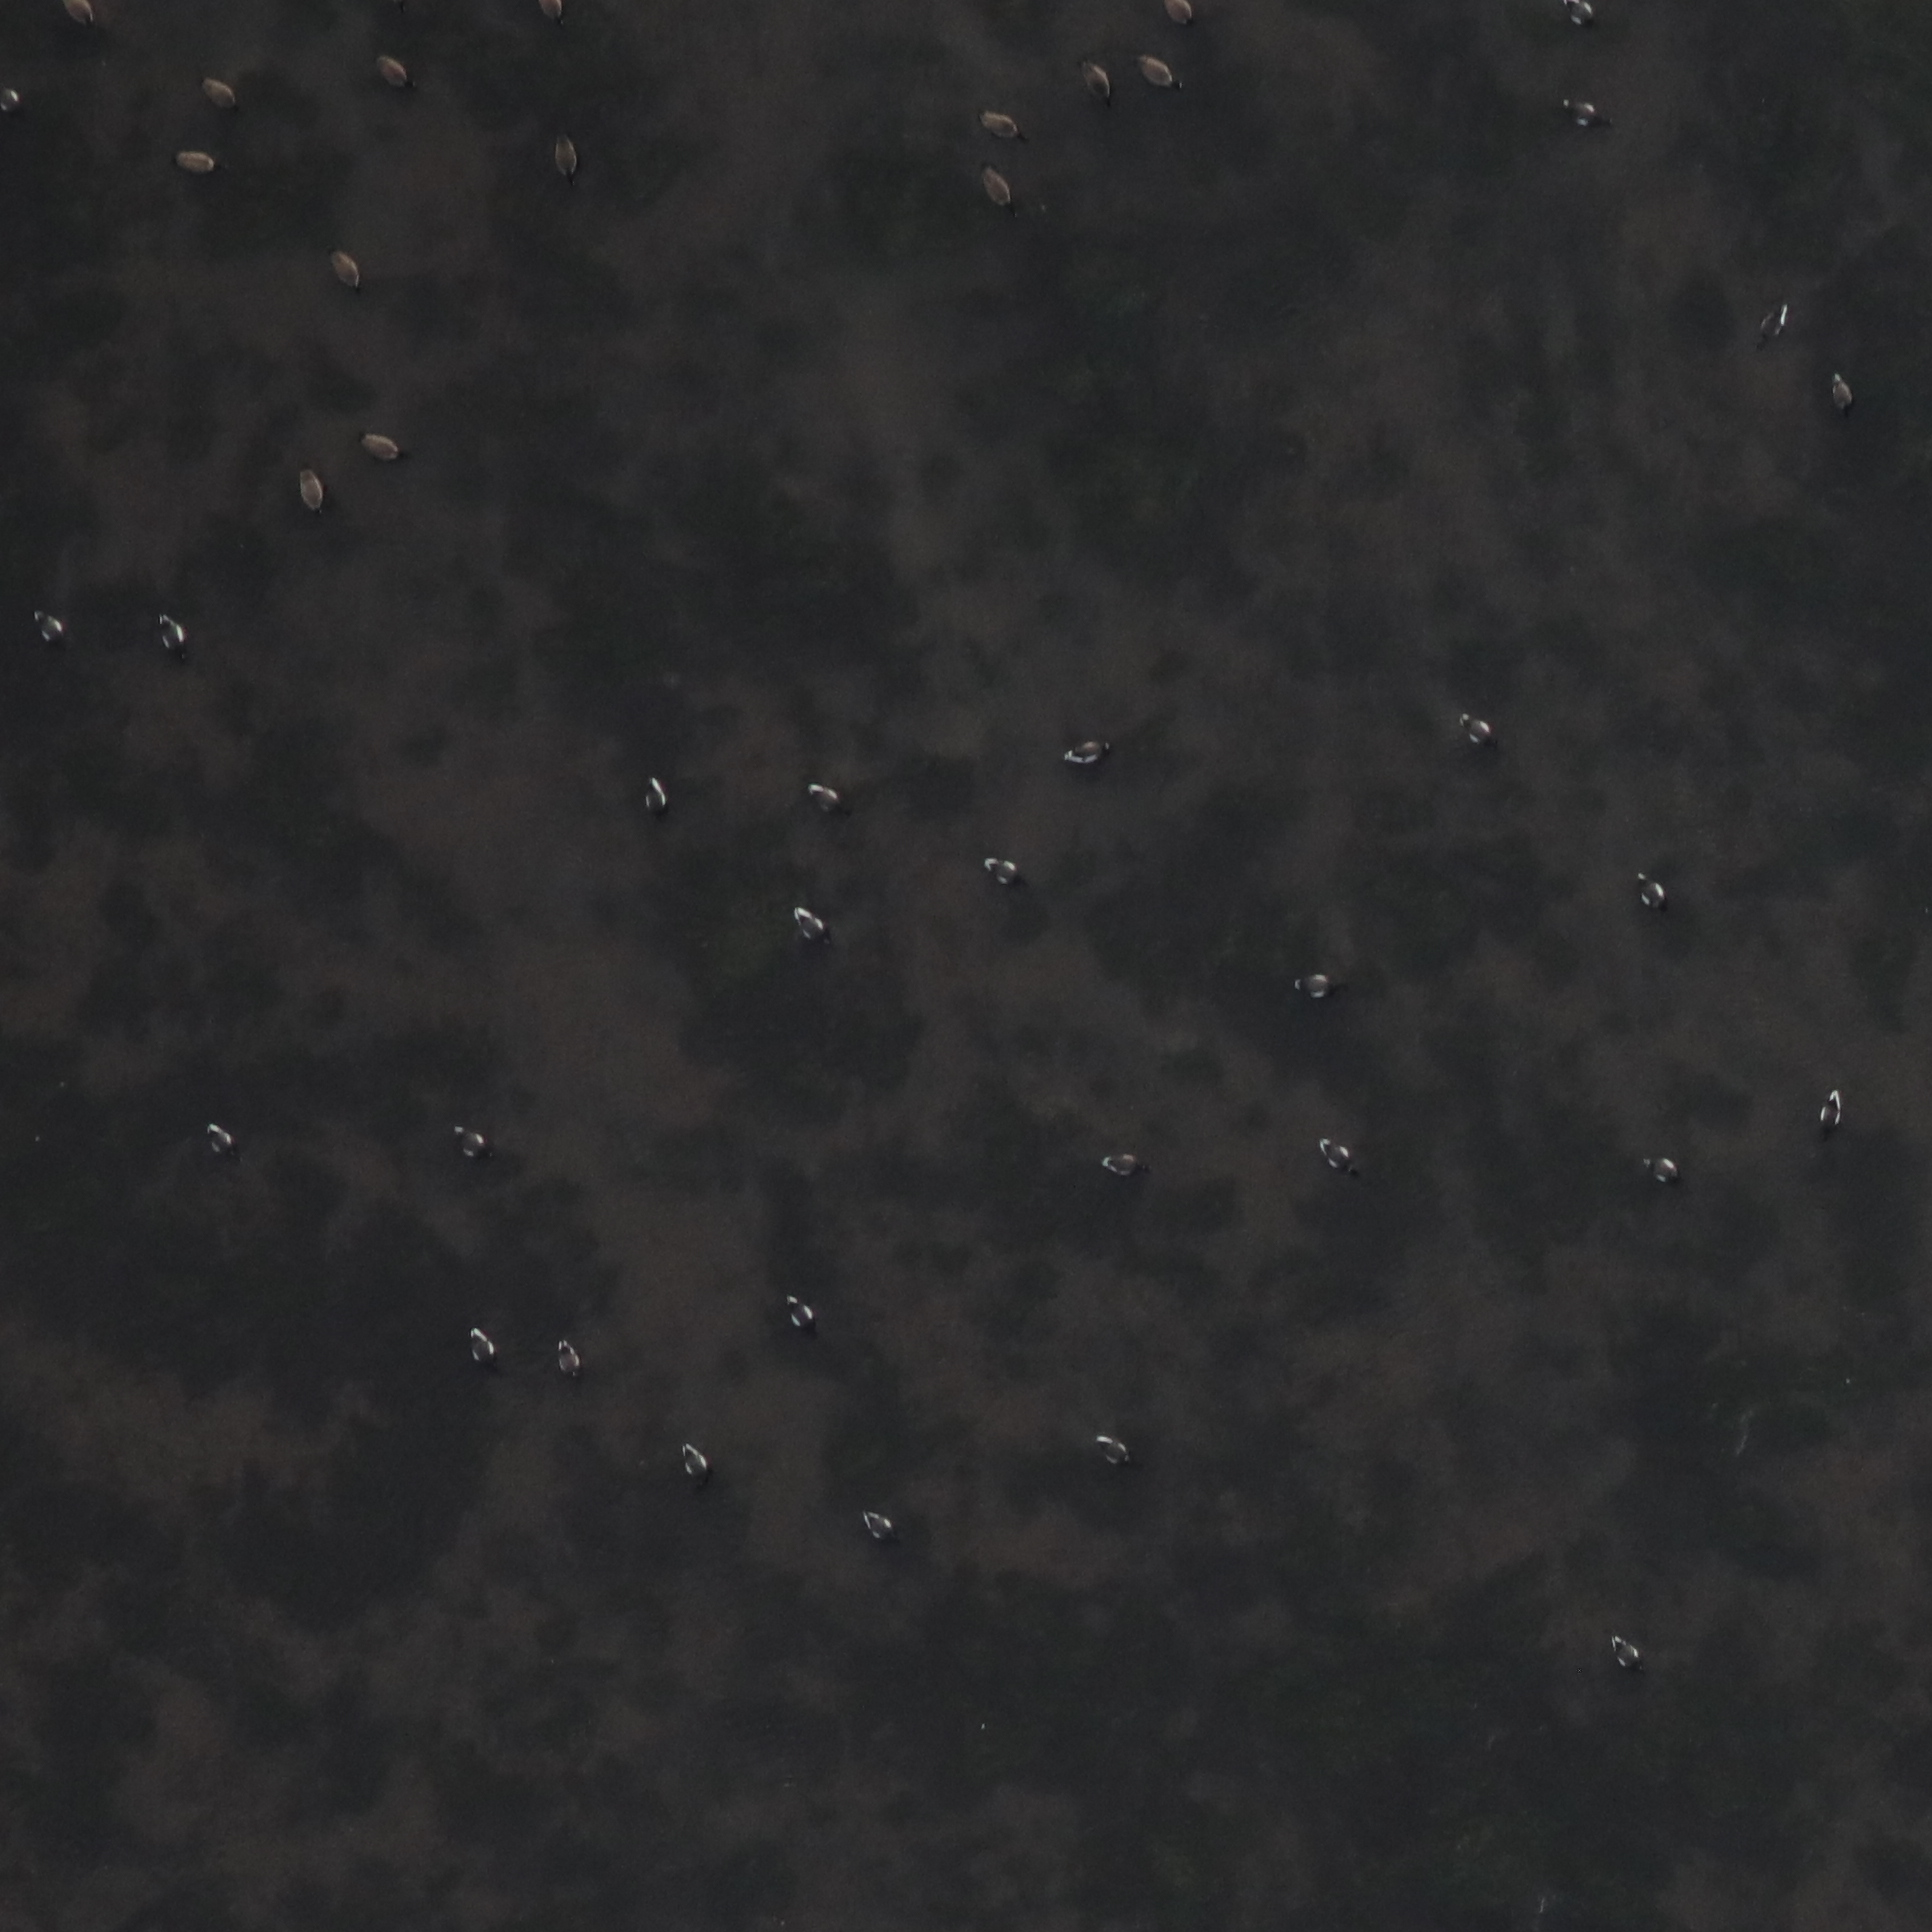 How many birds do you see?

42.